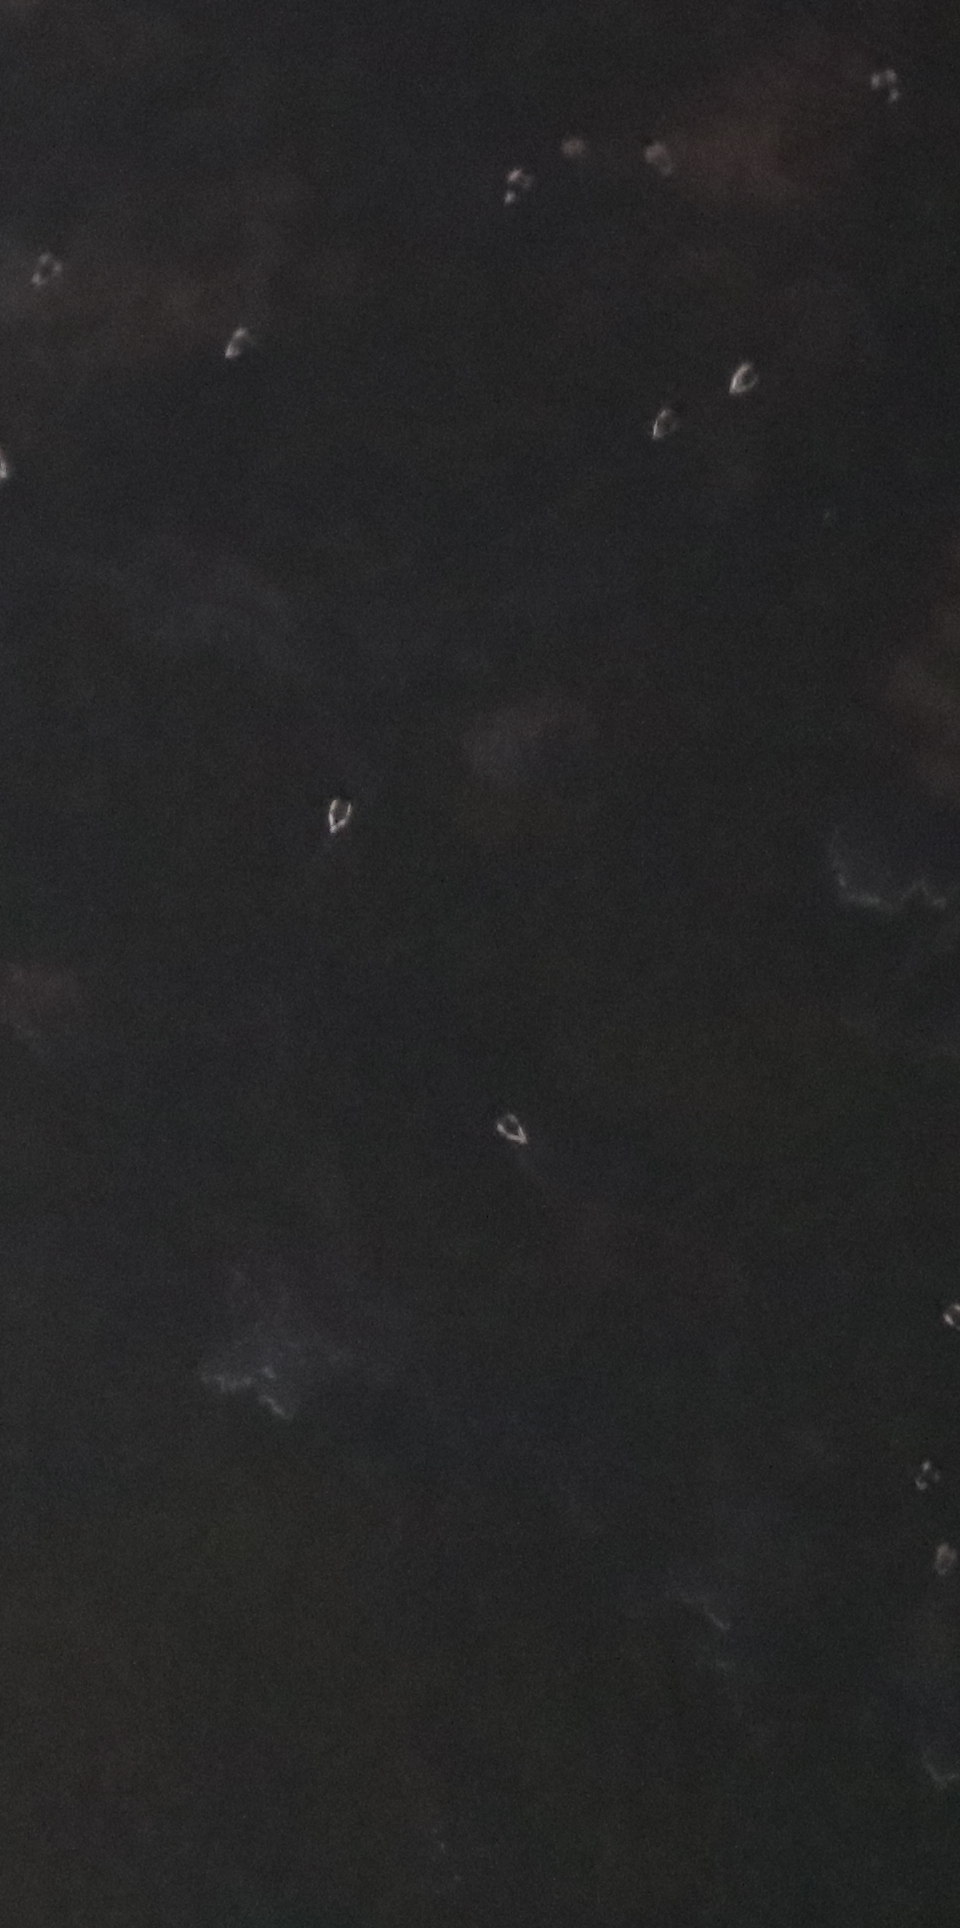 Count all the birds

13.